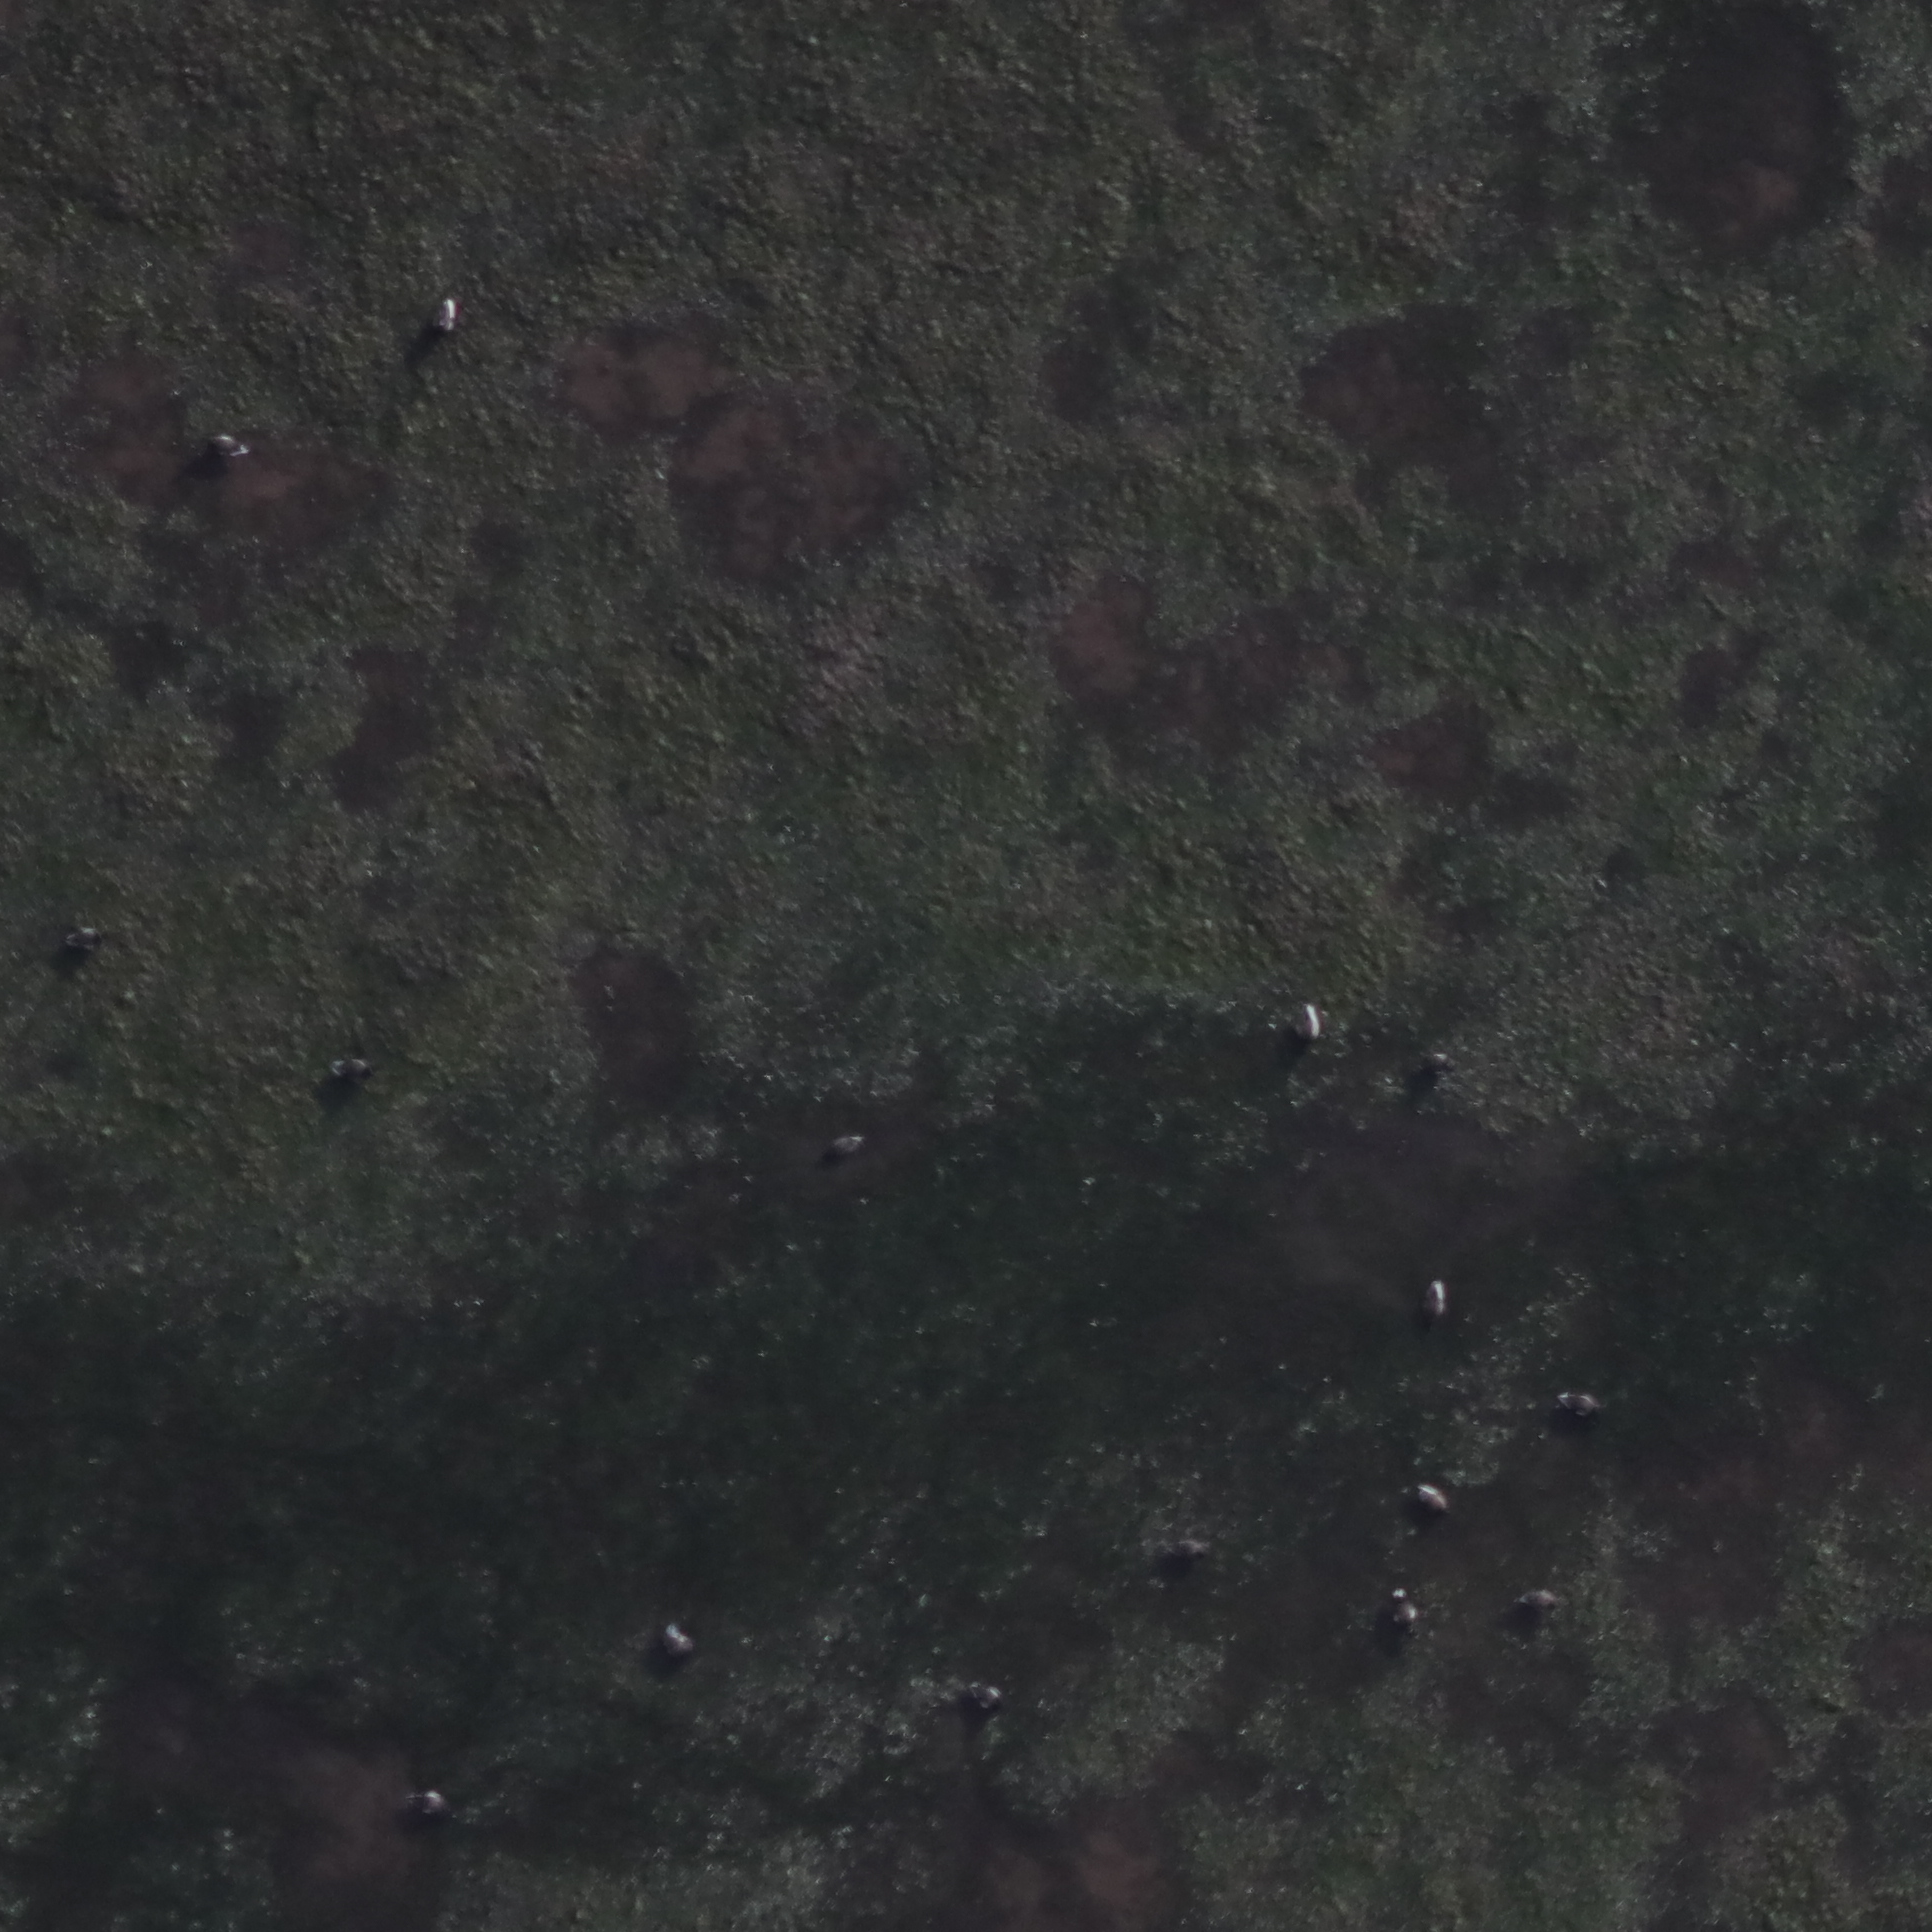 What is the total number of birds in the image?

16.